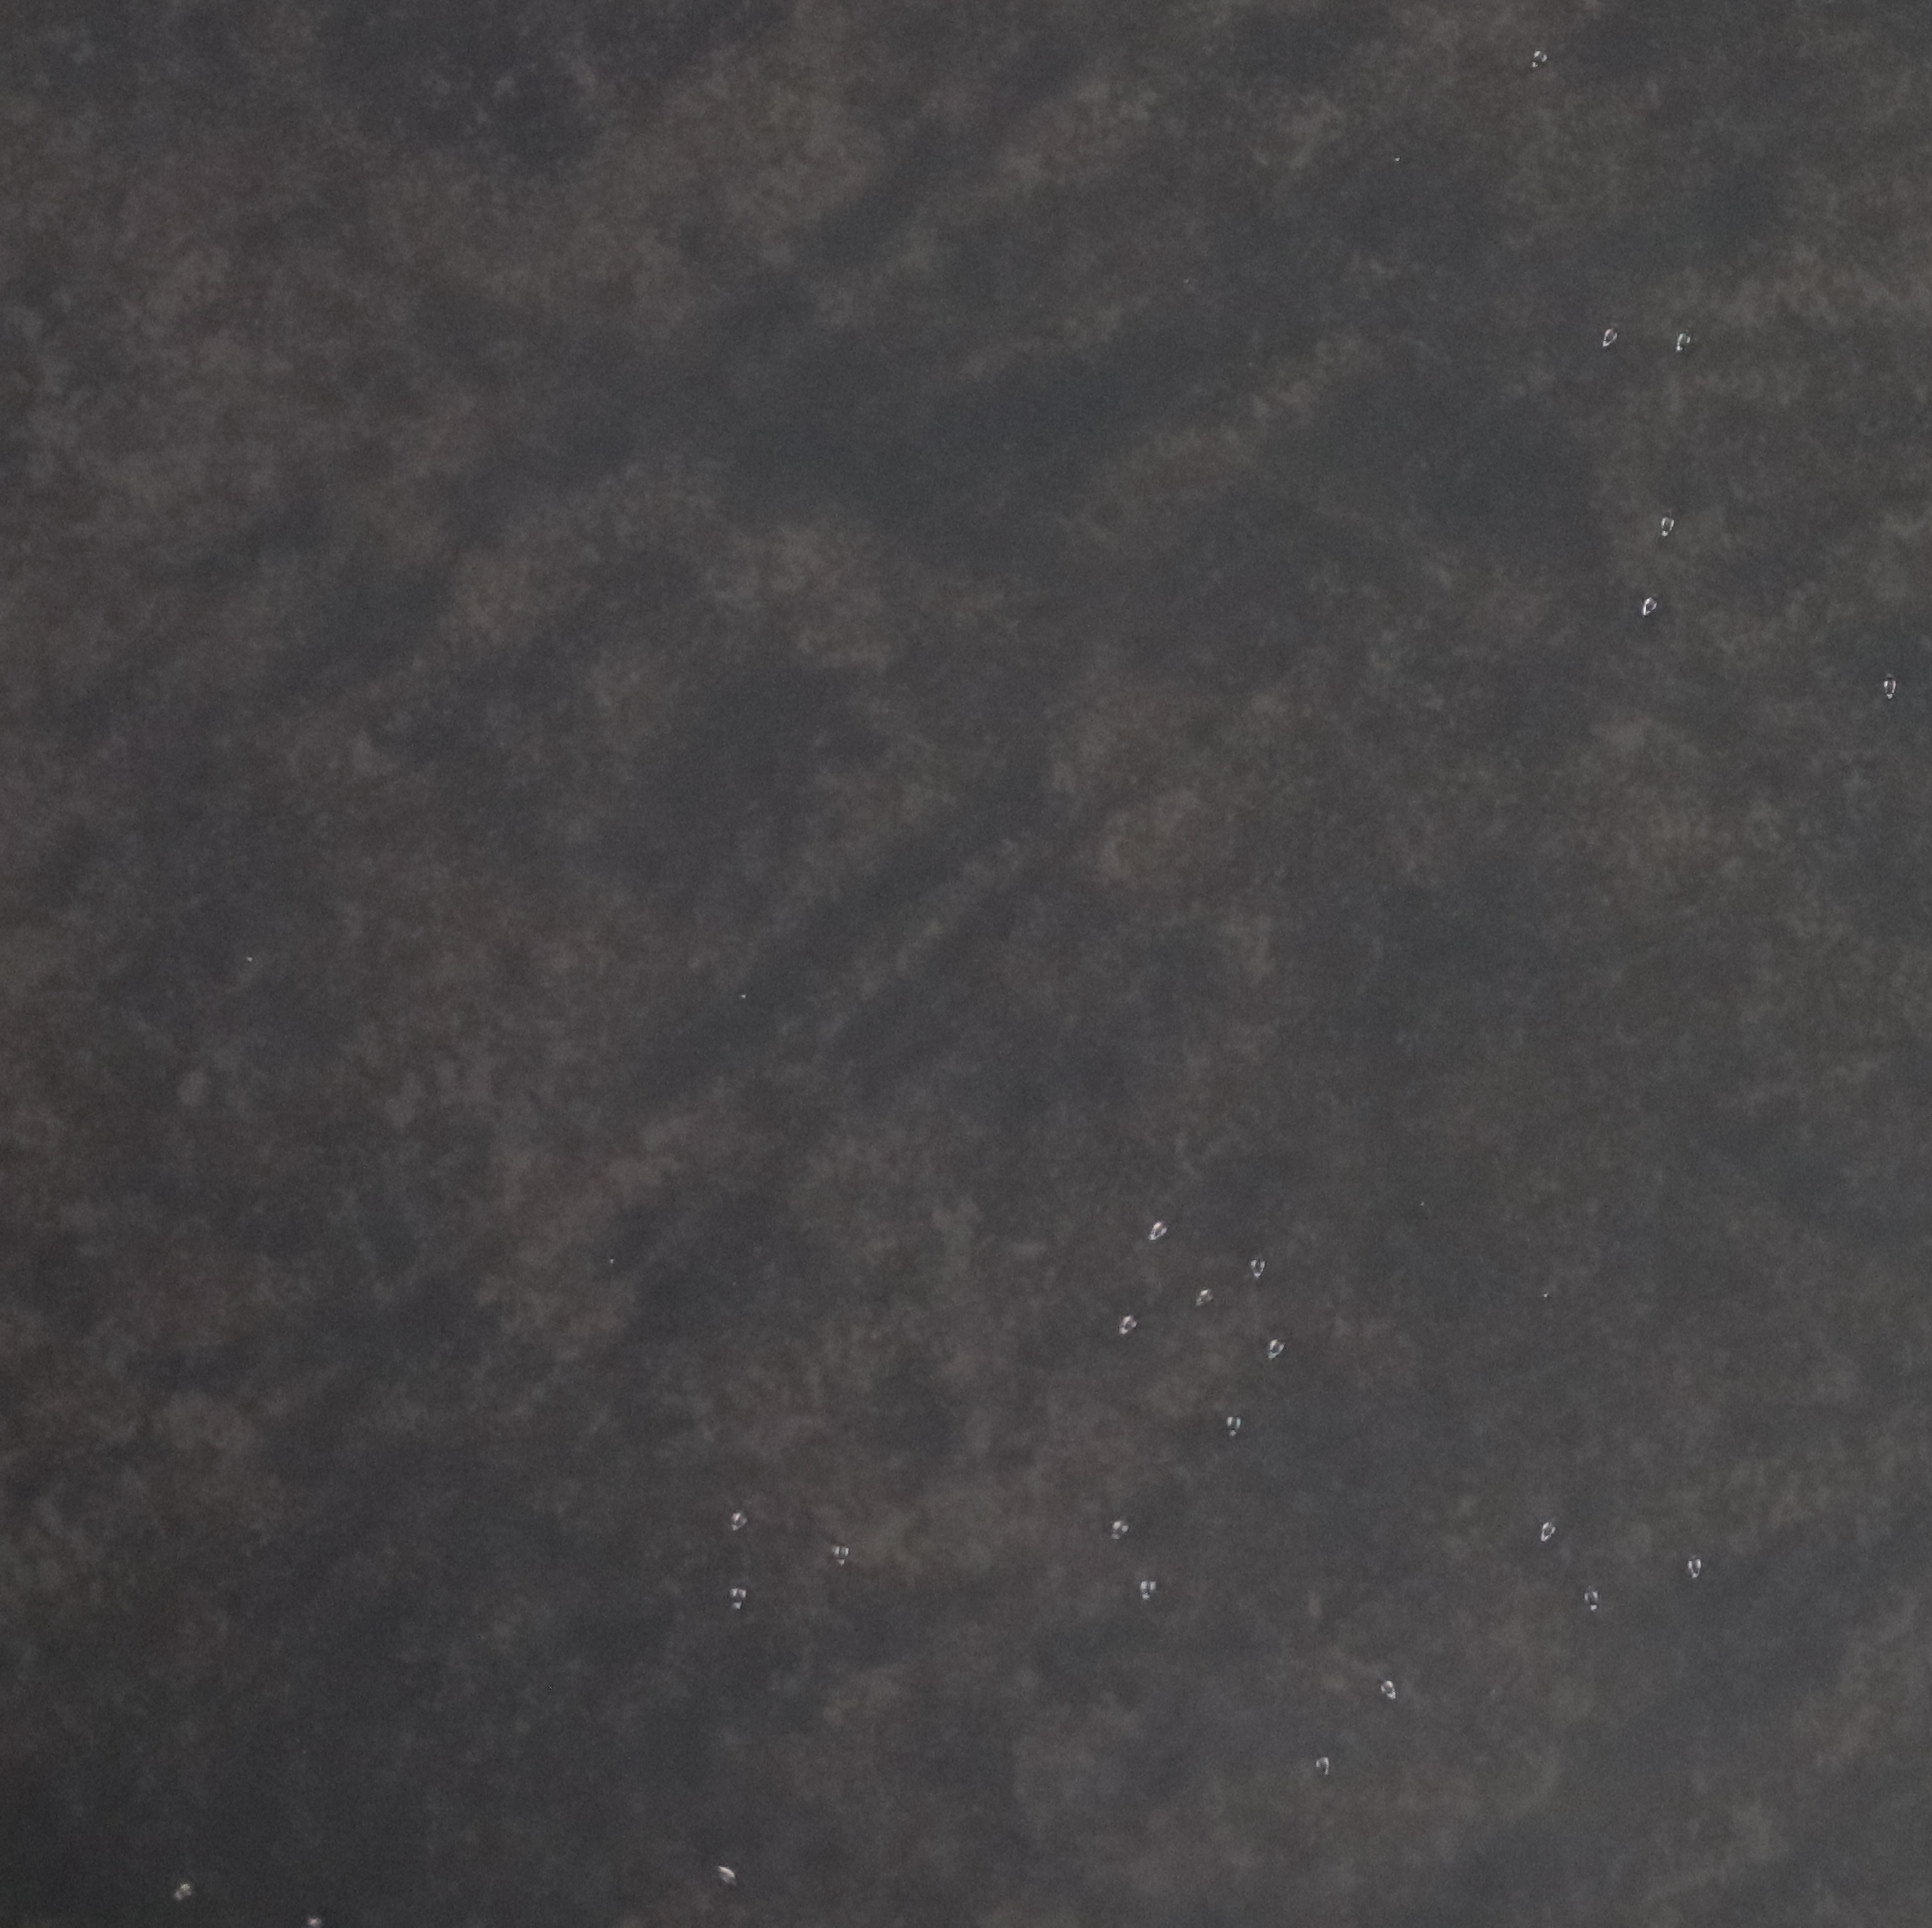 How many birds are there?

25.